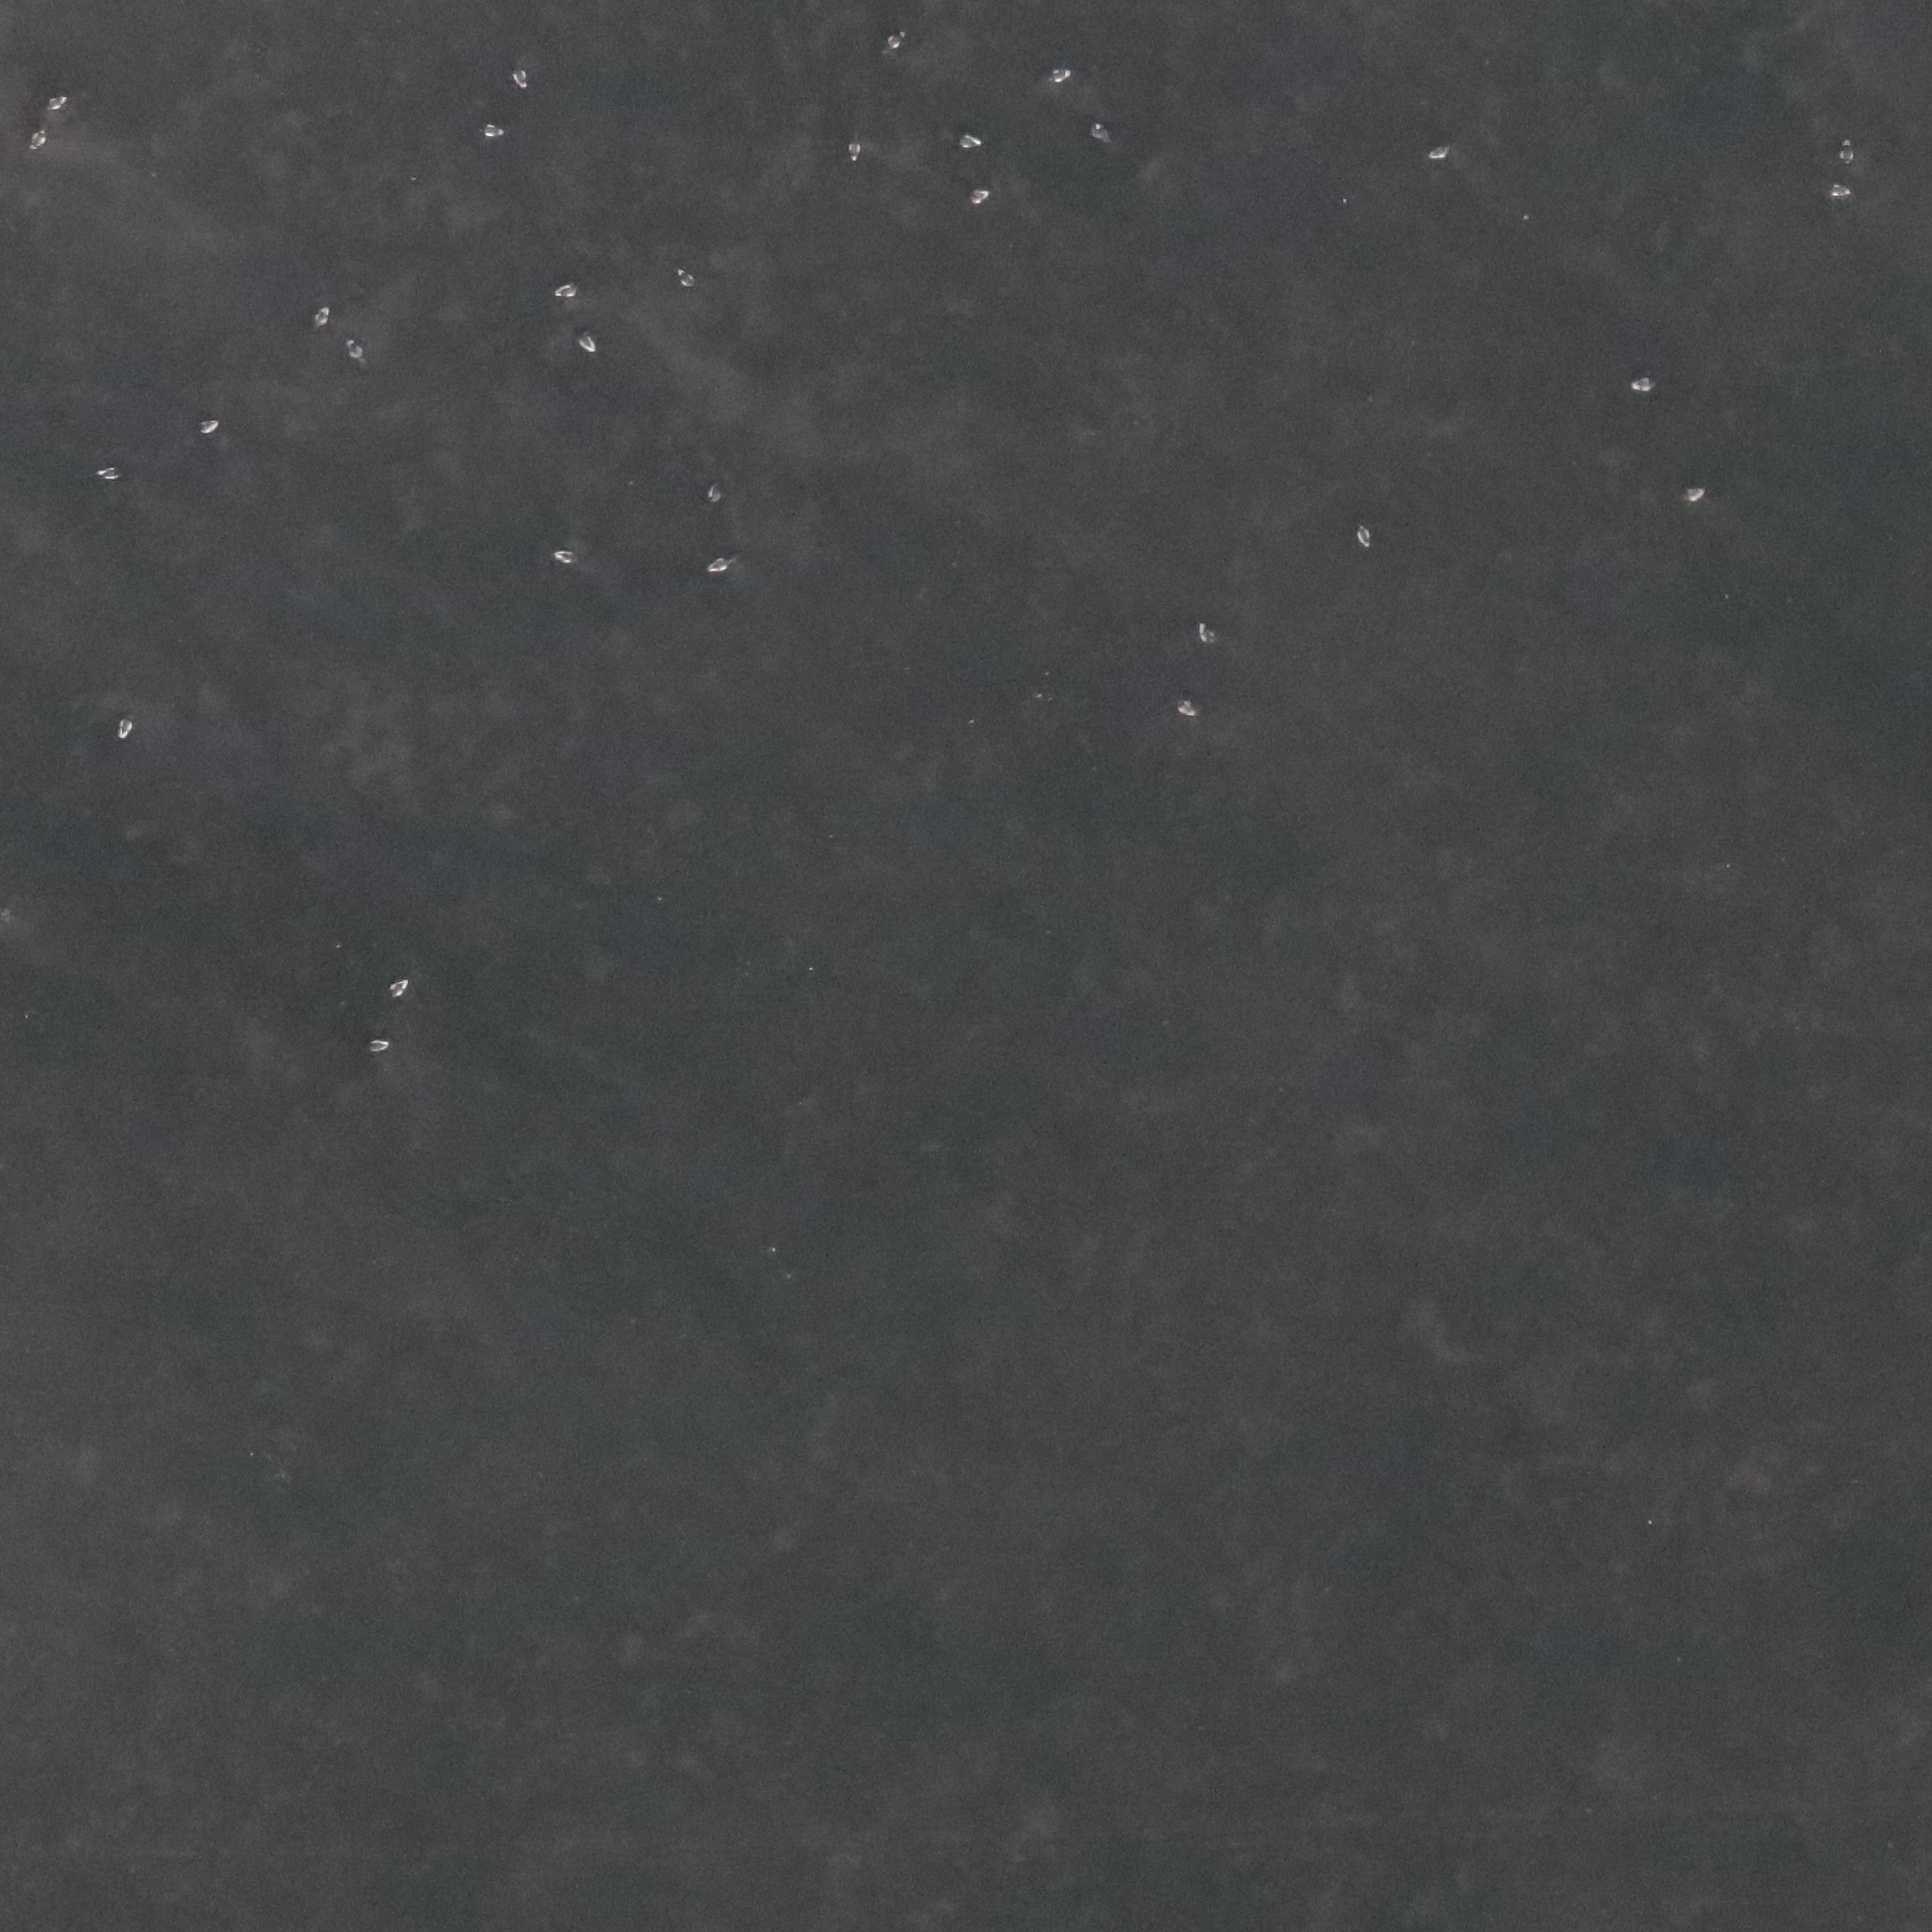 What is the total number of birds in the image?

32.